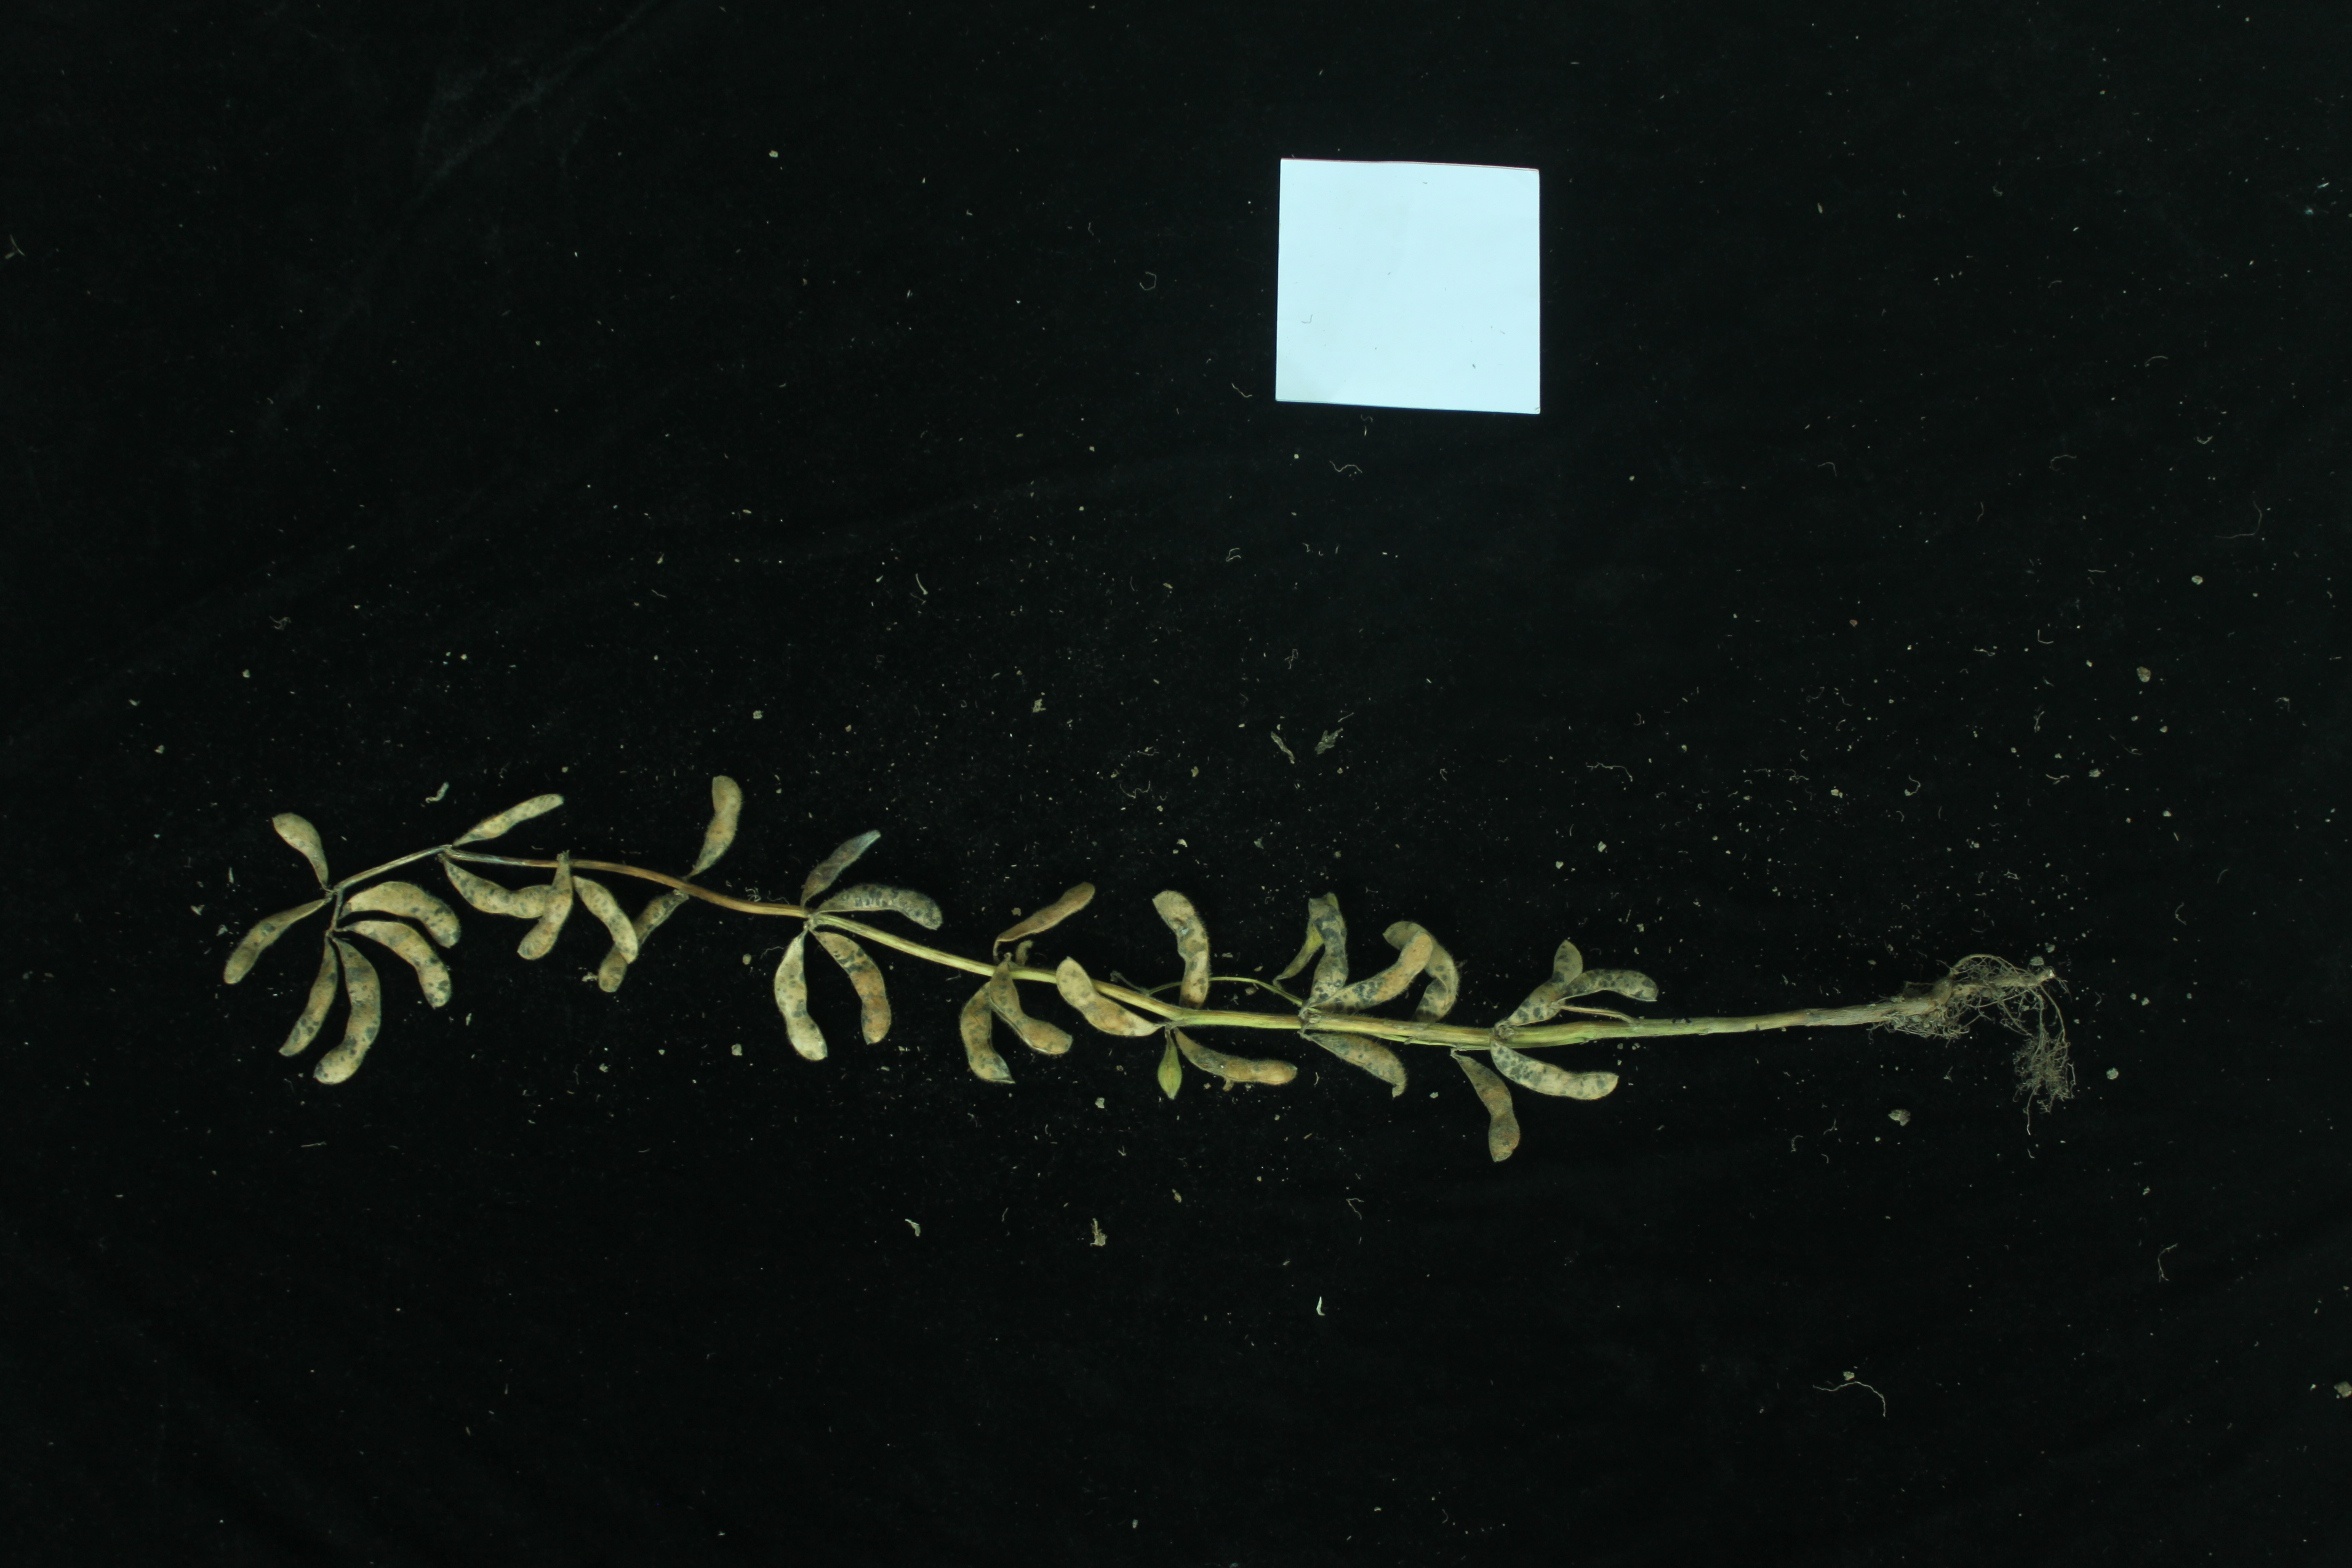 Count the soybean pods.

32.